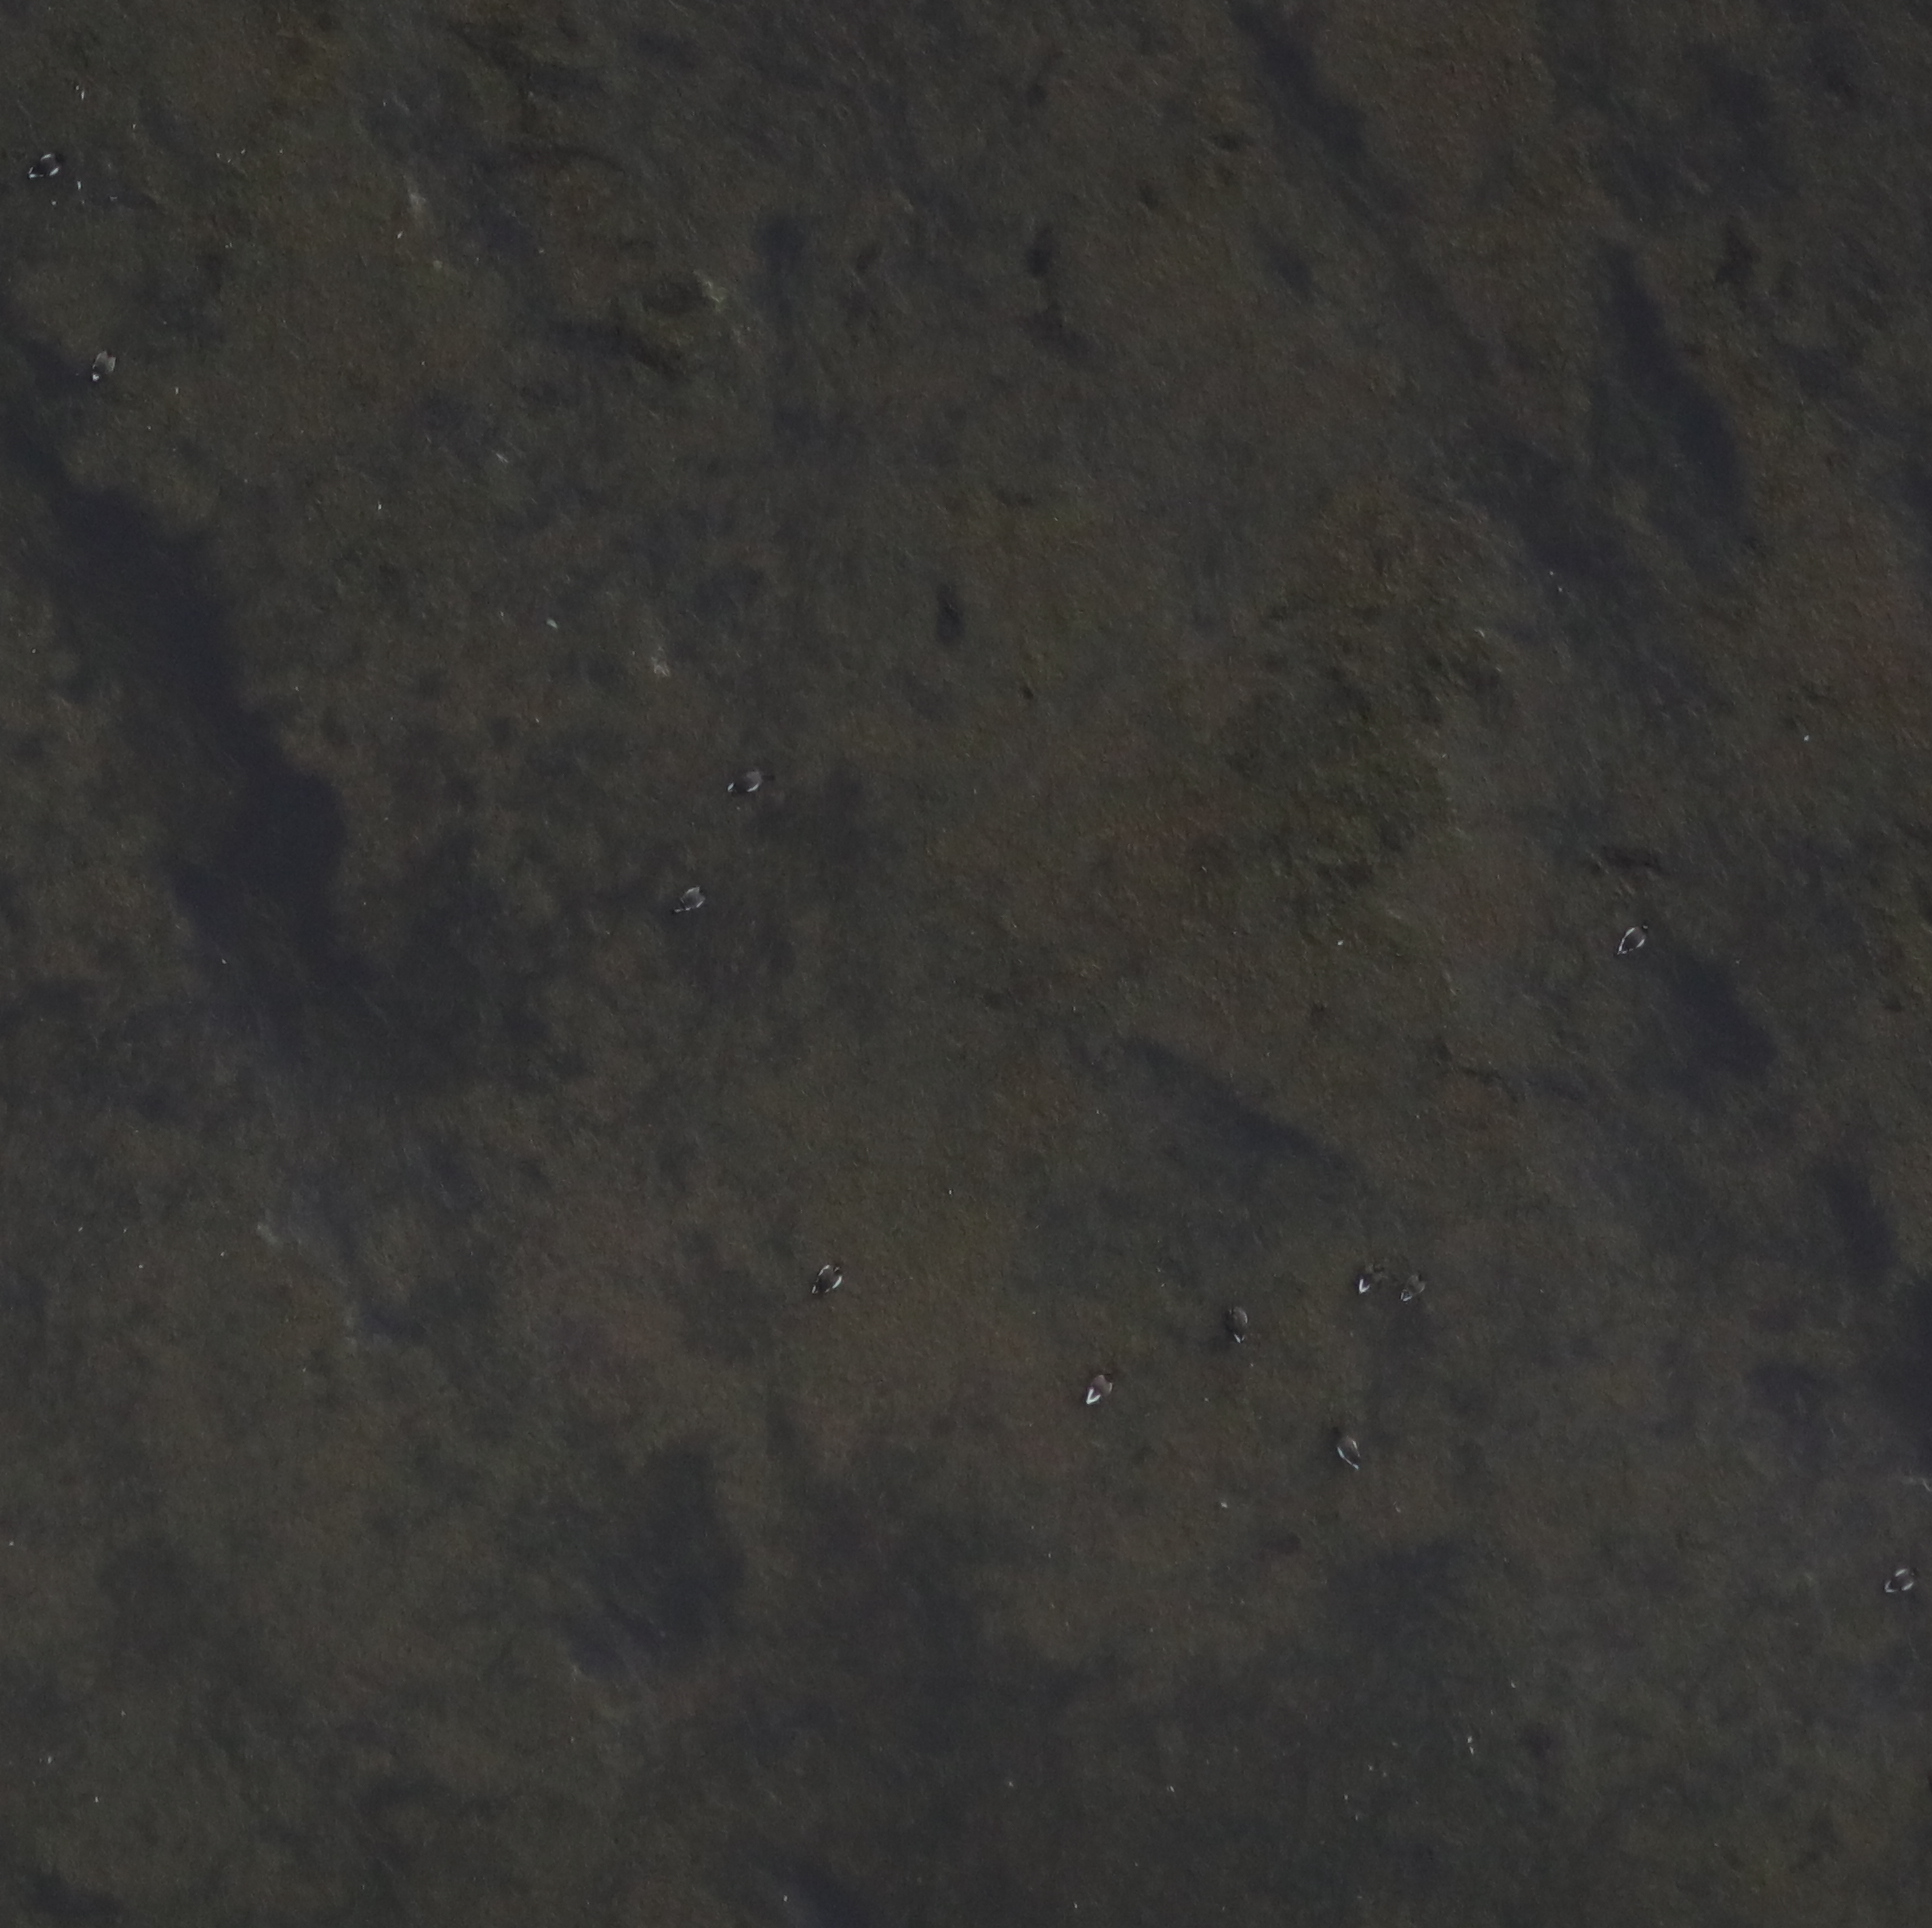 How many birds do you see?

12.